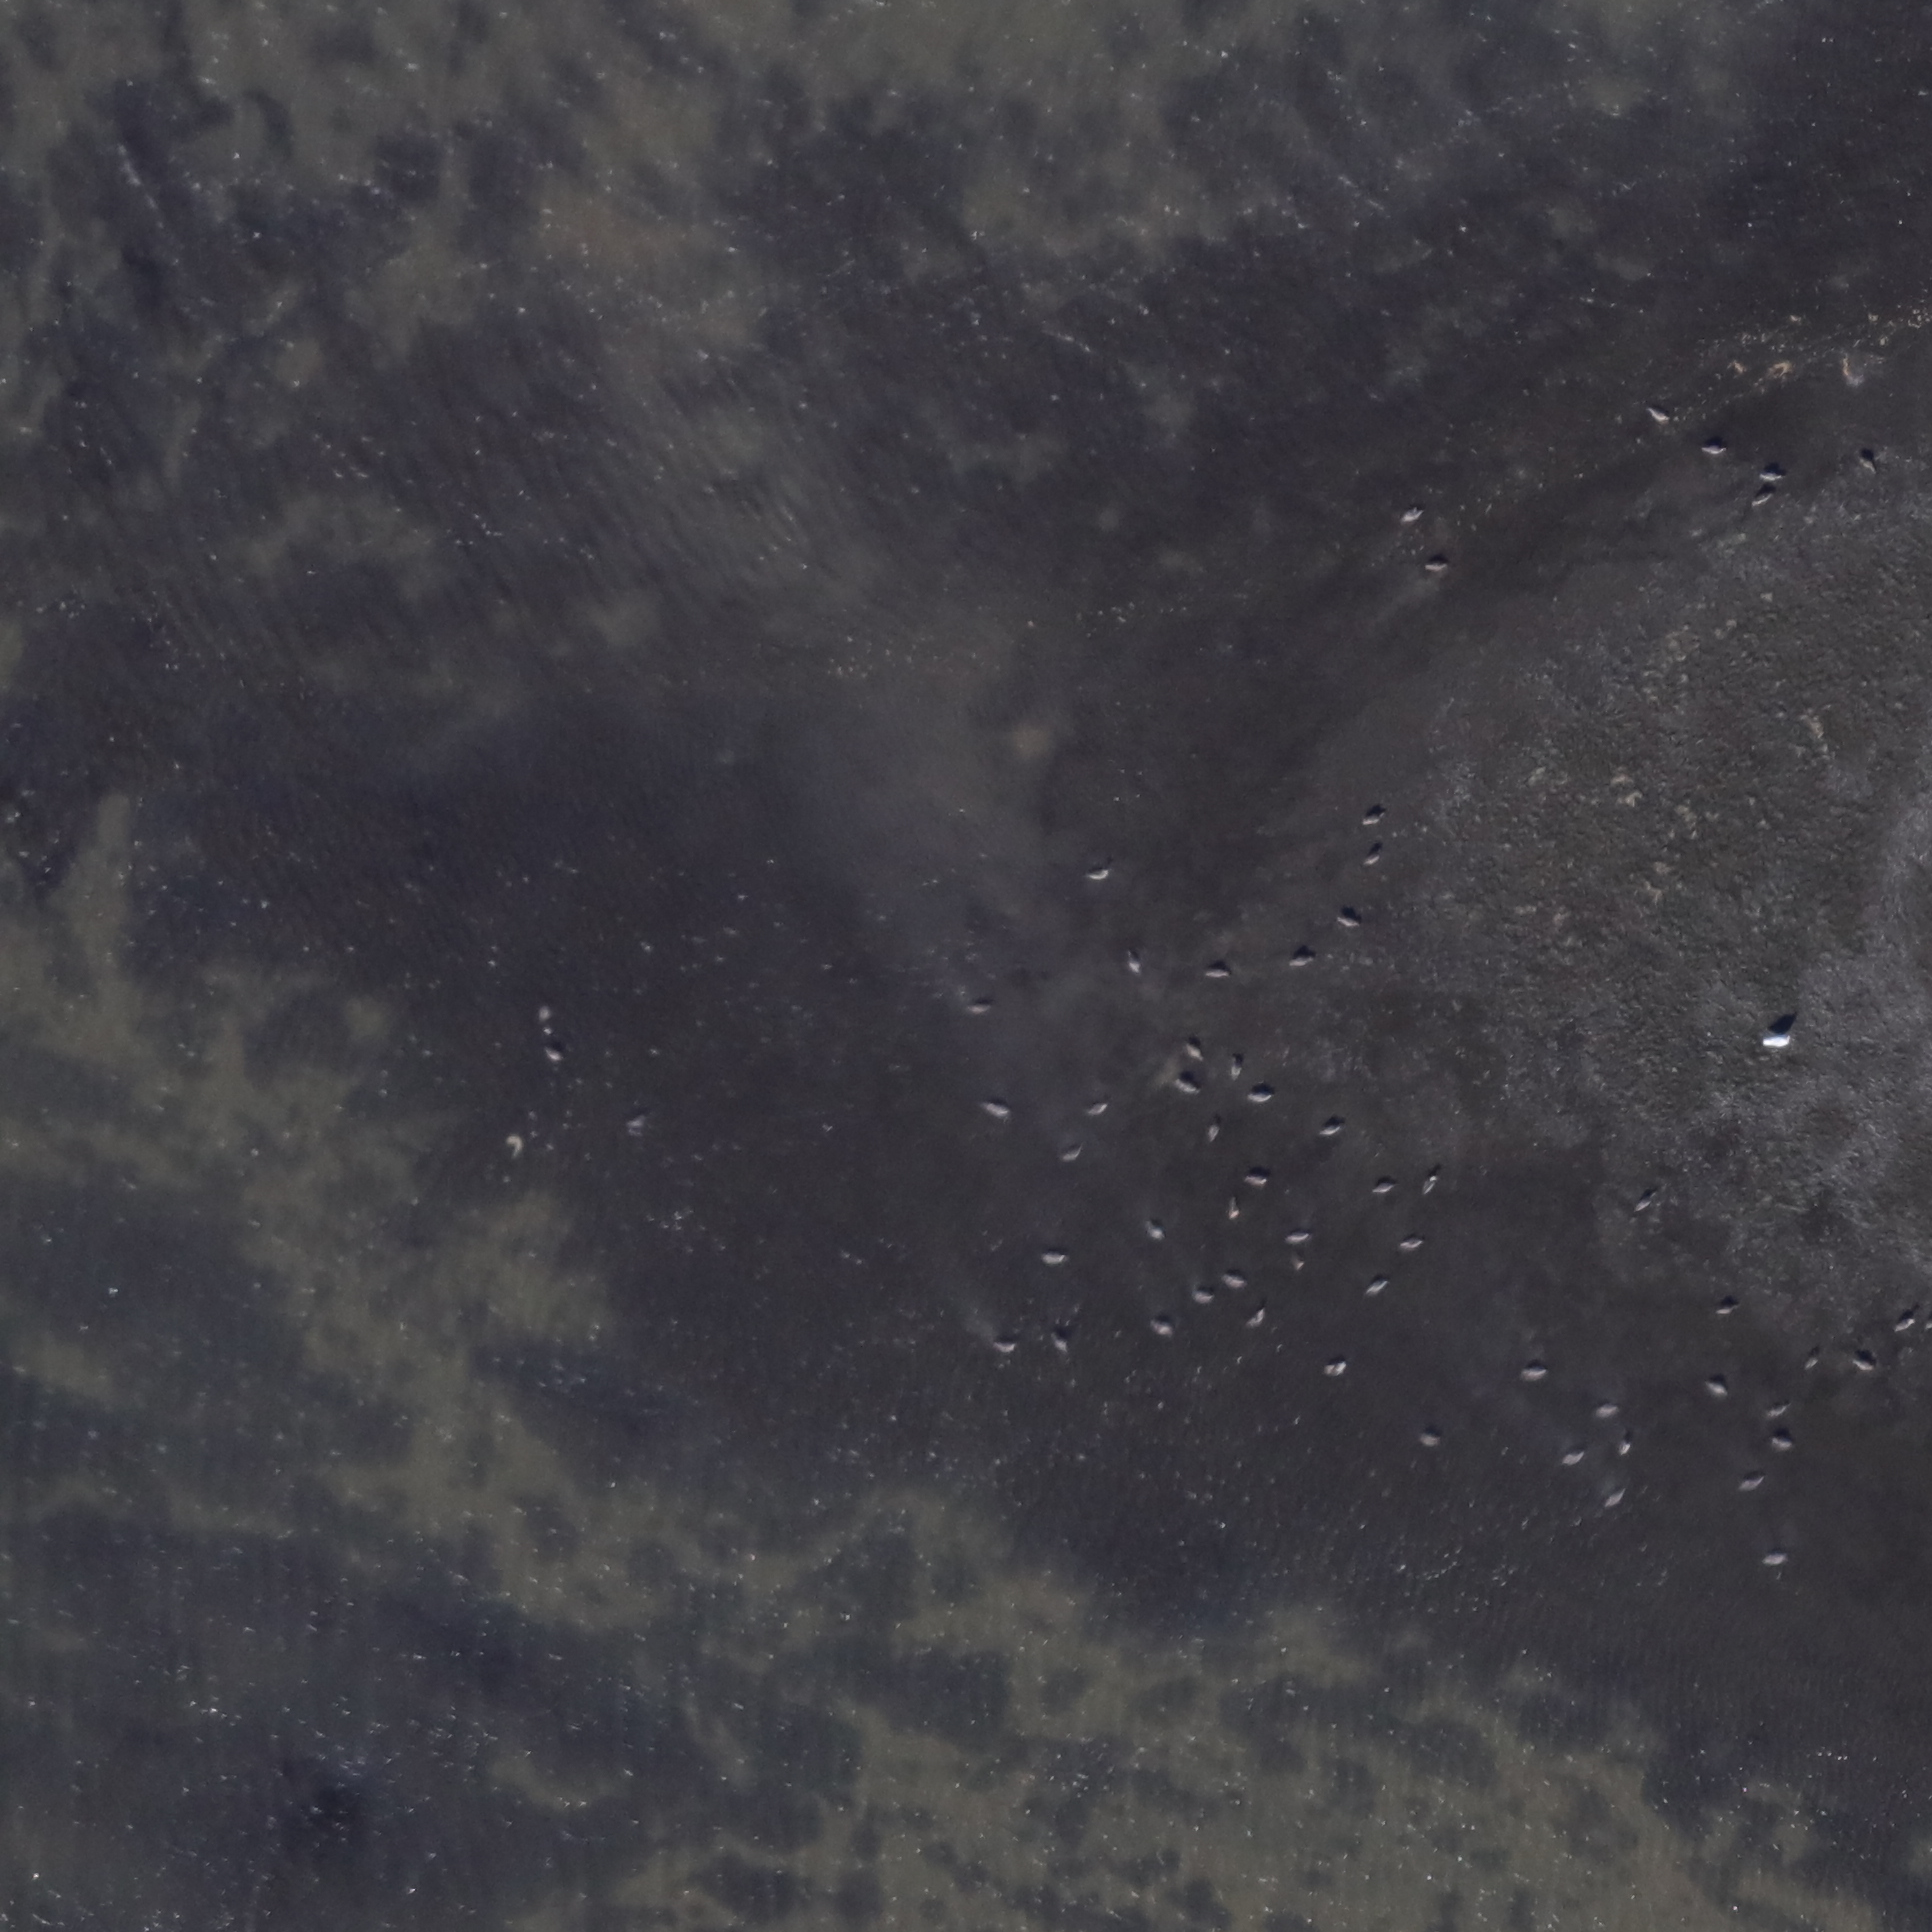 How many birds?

61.